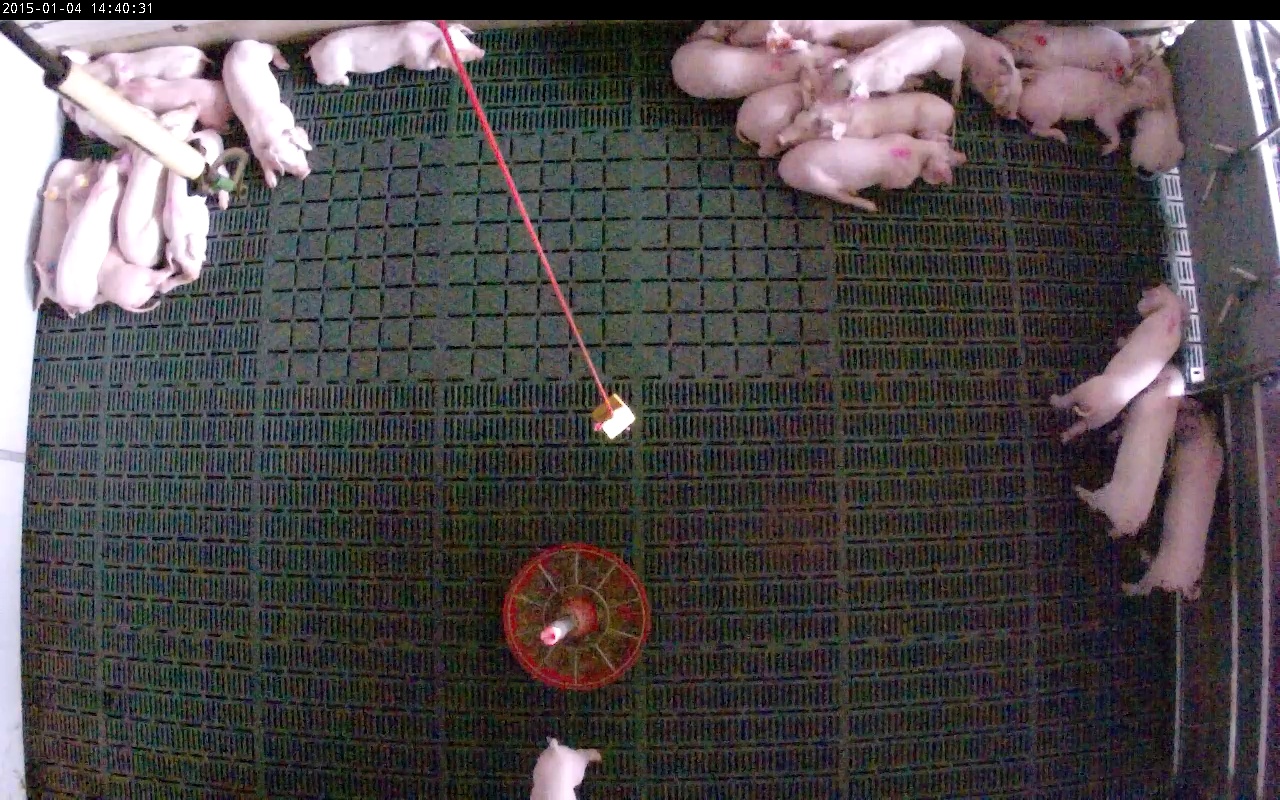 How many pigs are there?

25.